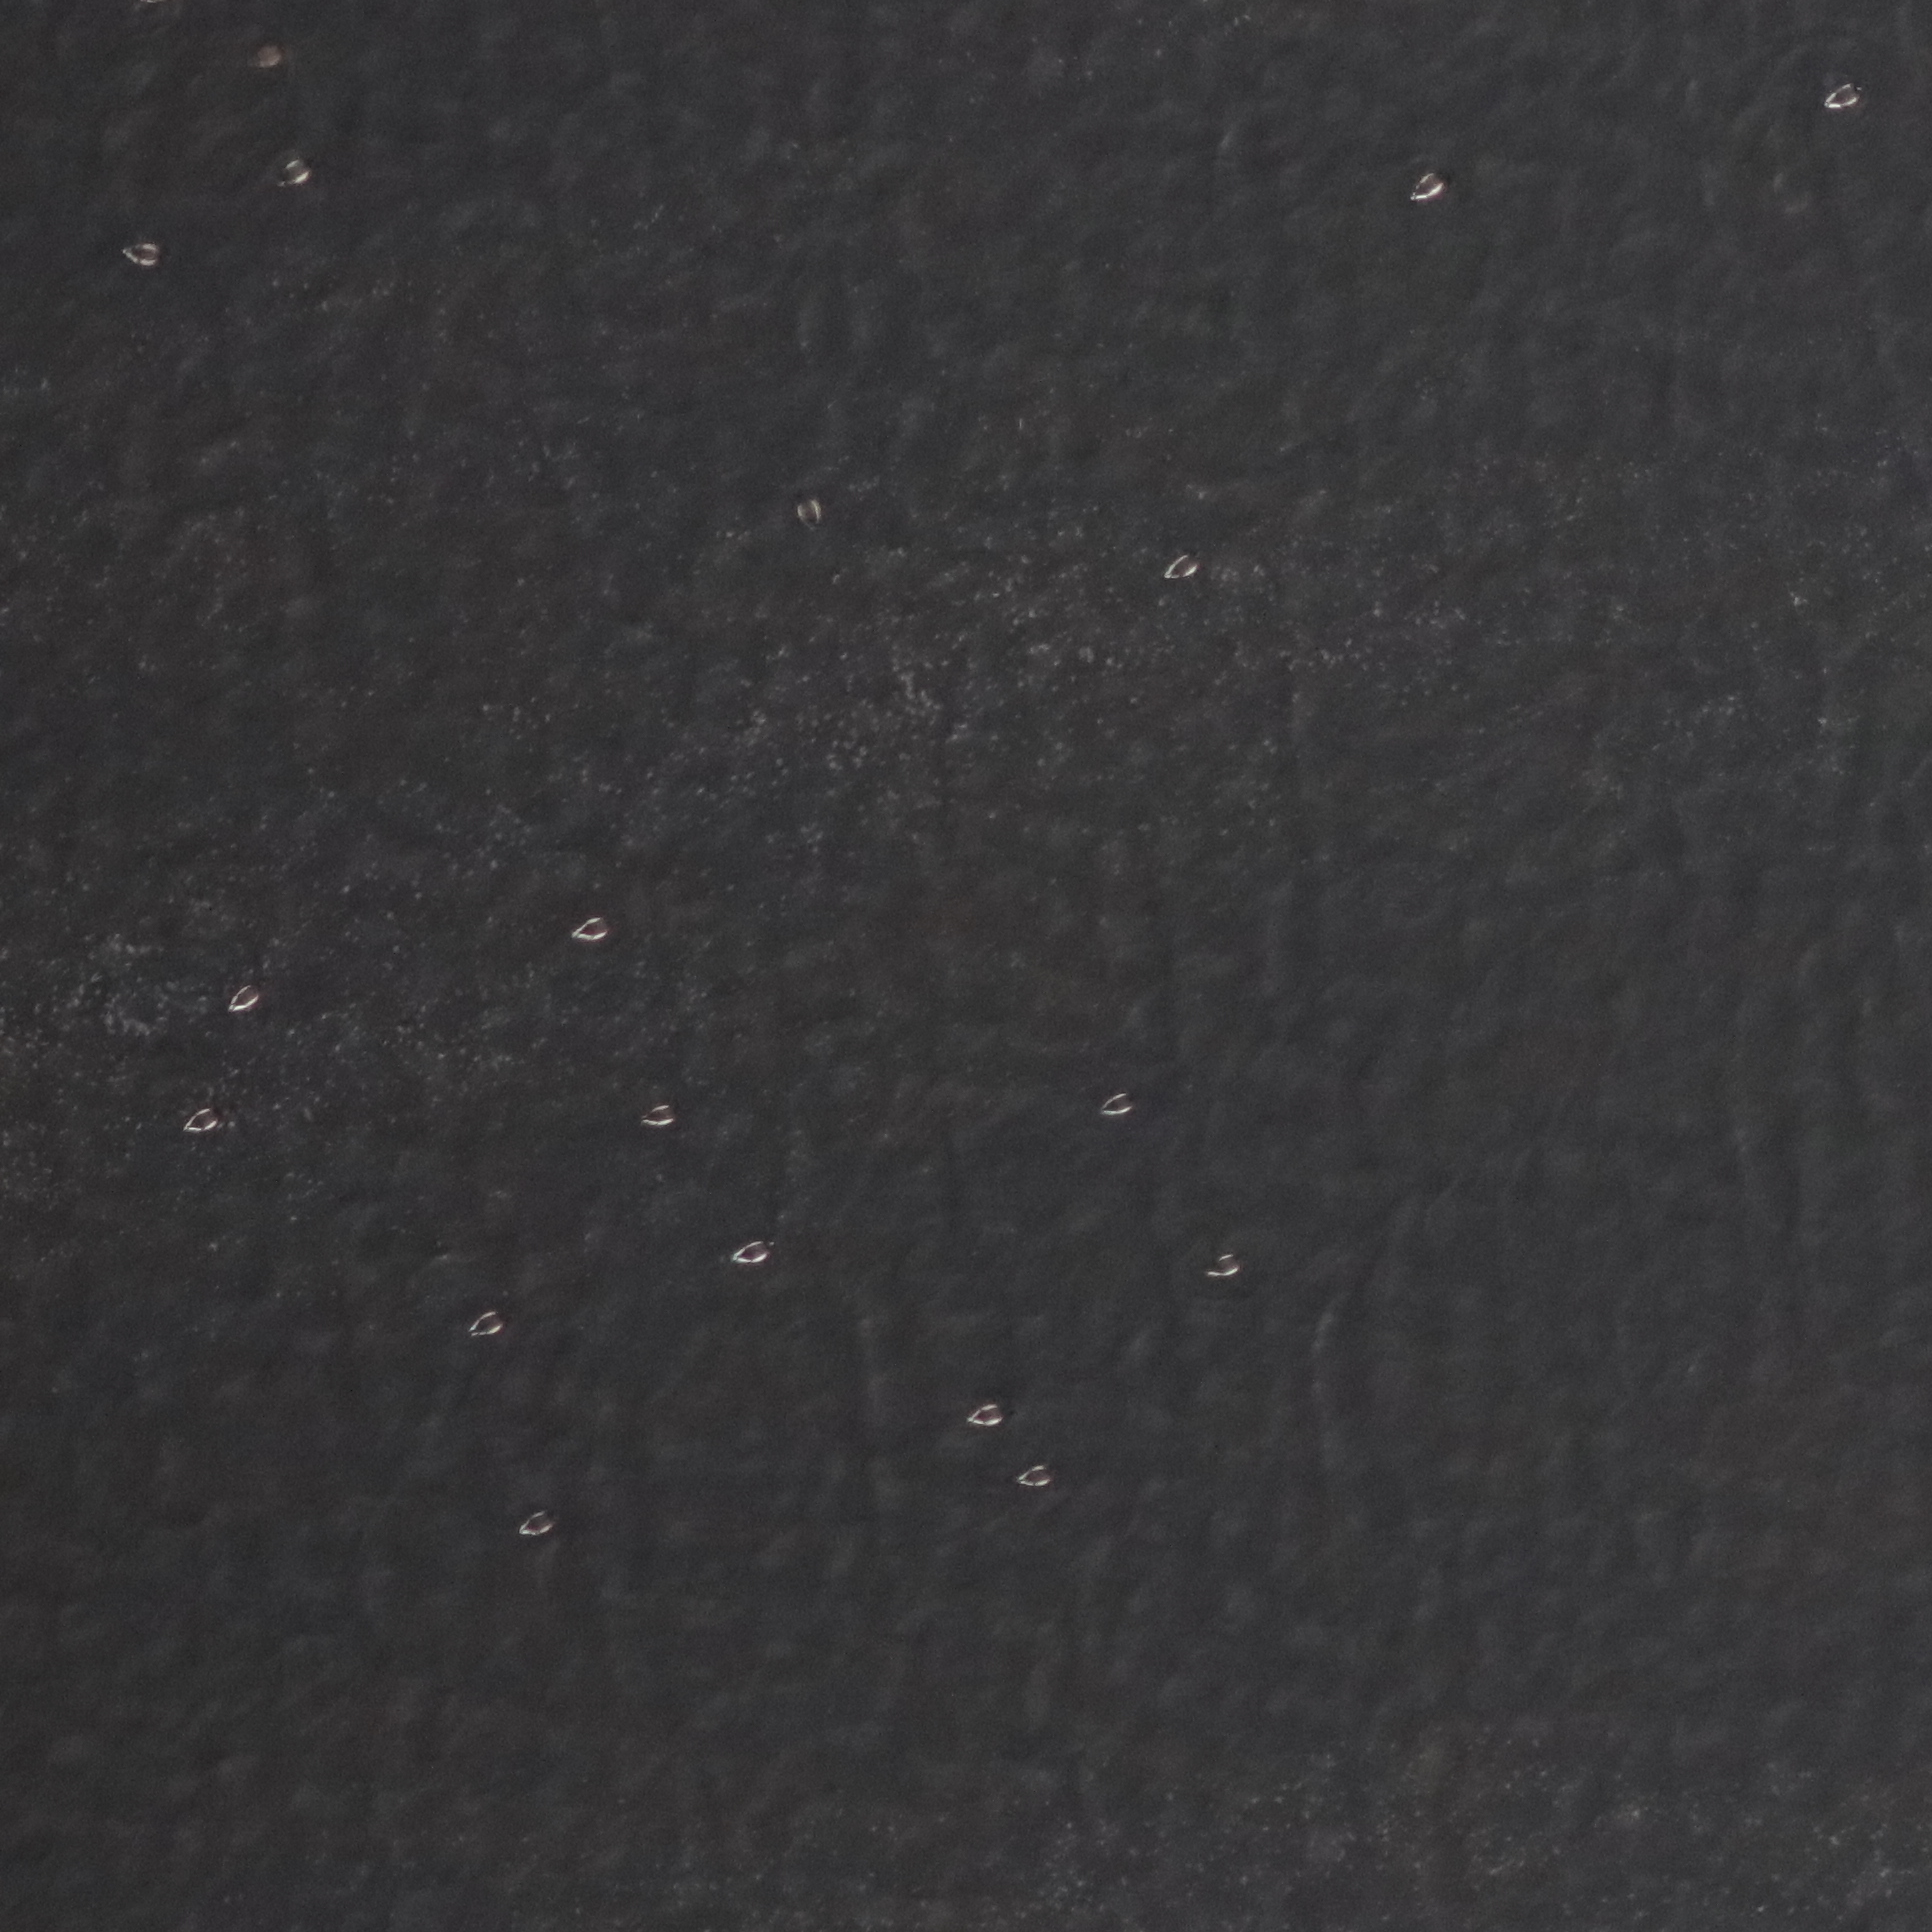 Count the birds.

18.